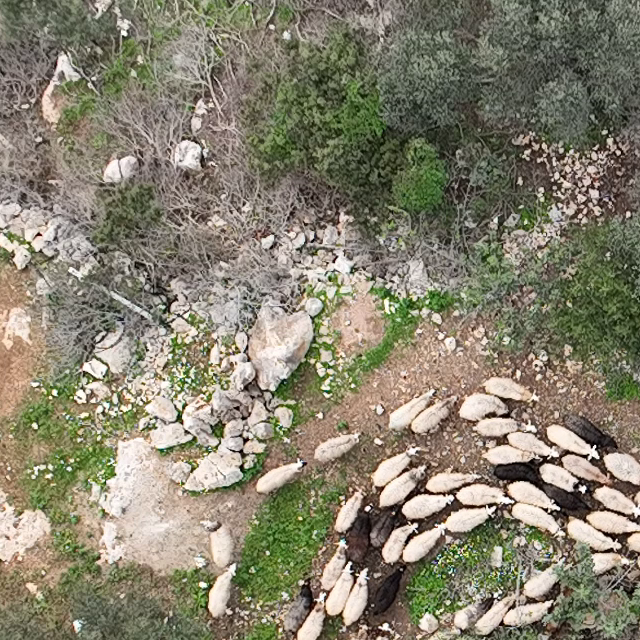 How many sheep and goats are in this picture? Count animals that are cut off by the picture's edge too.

48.